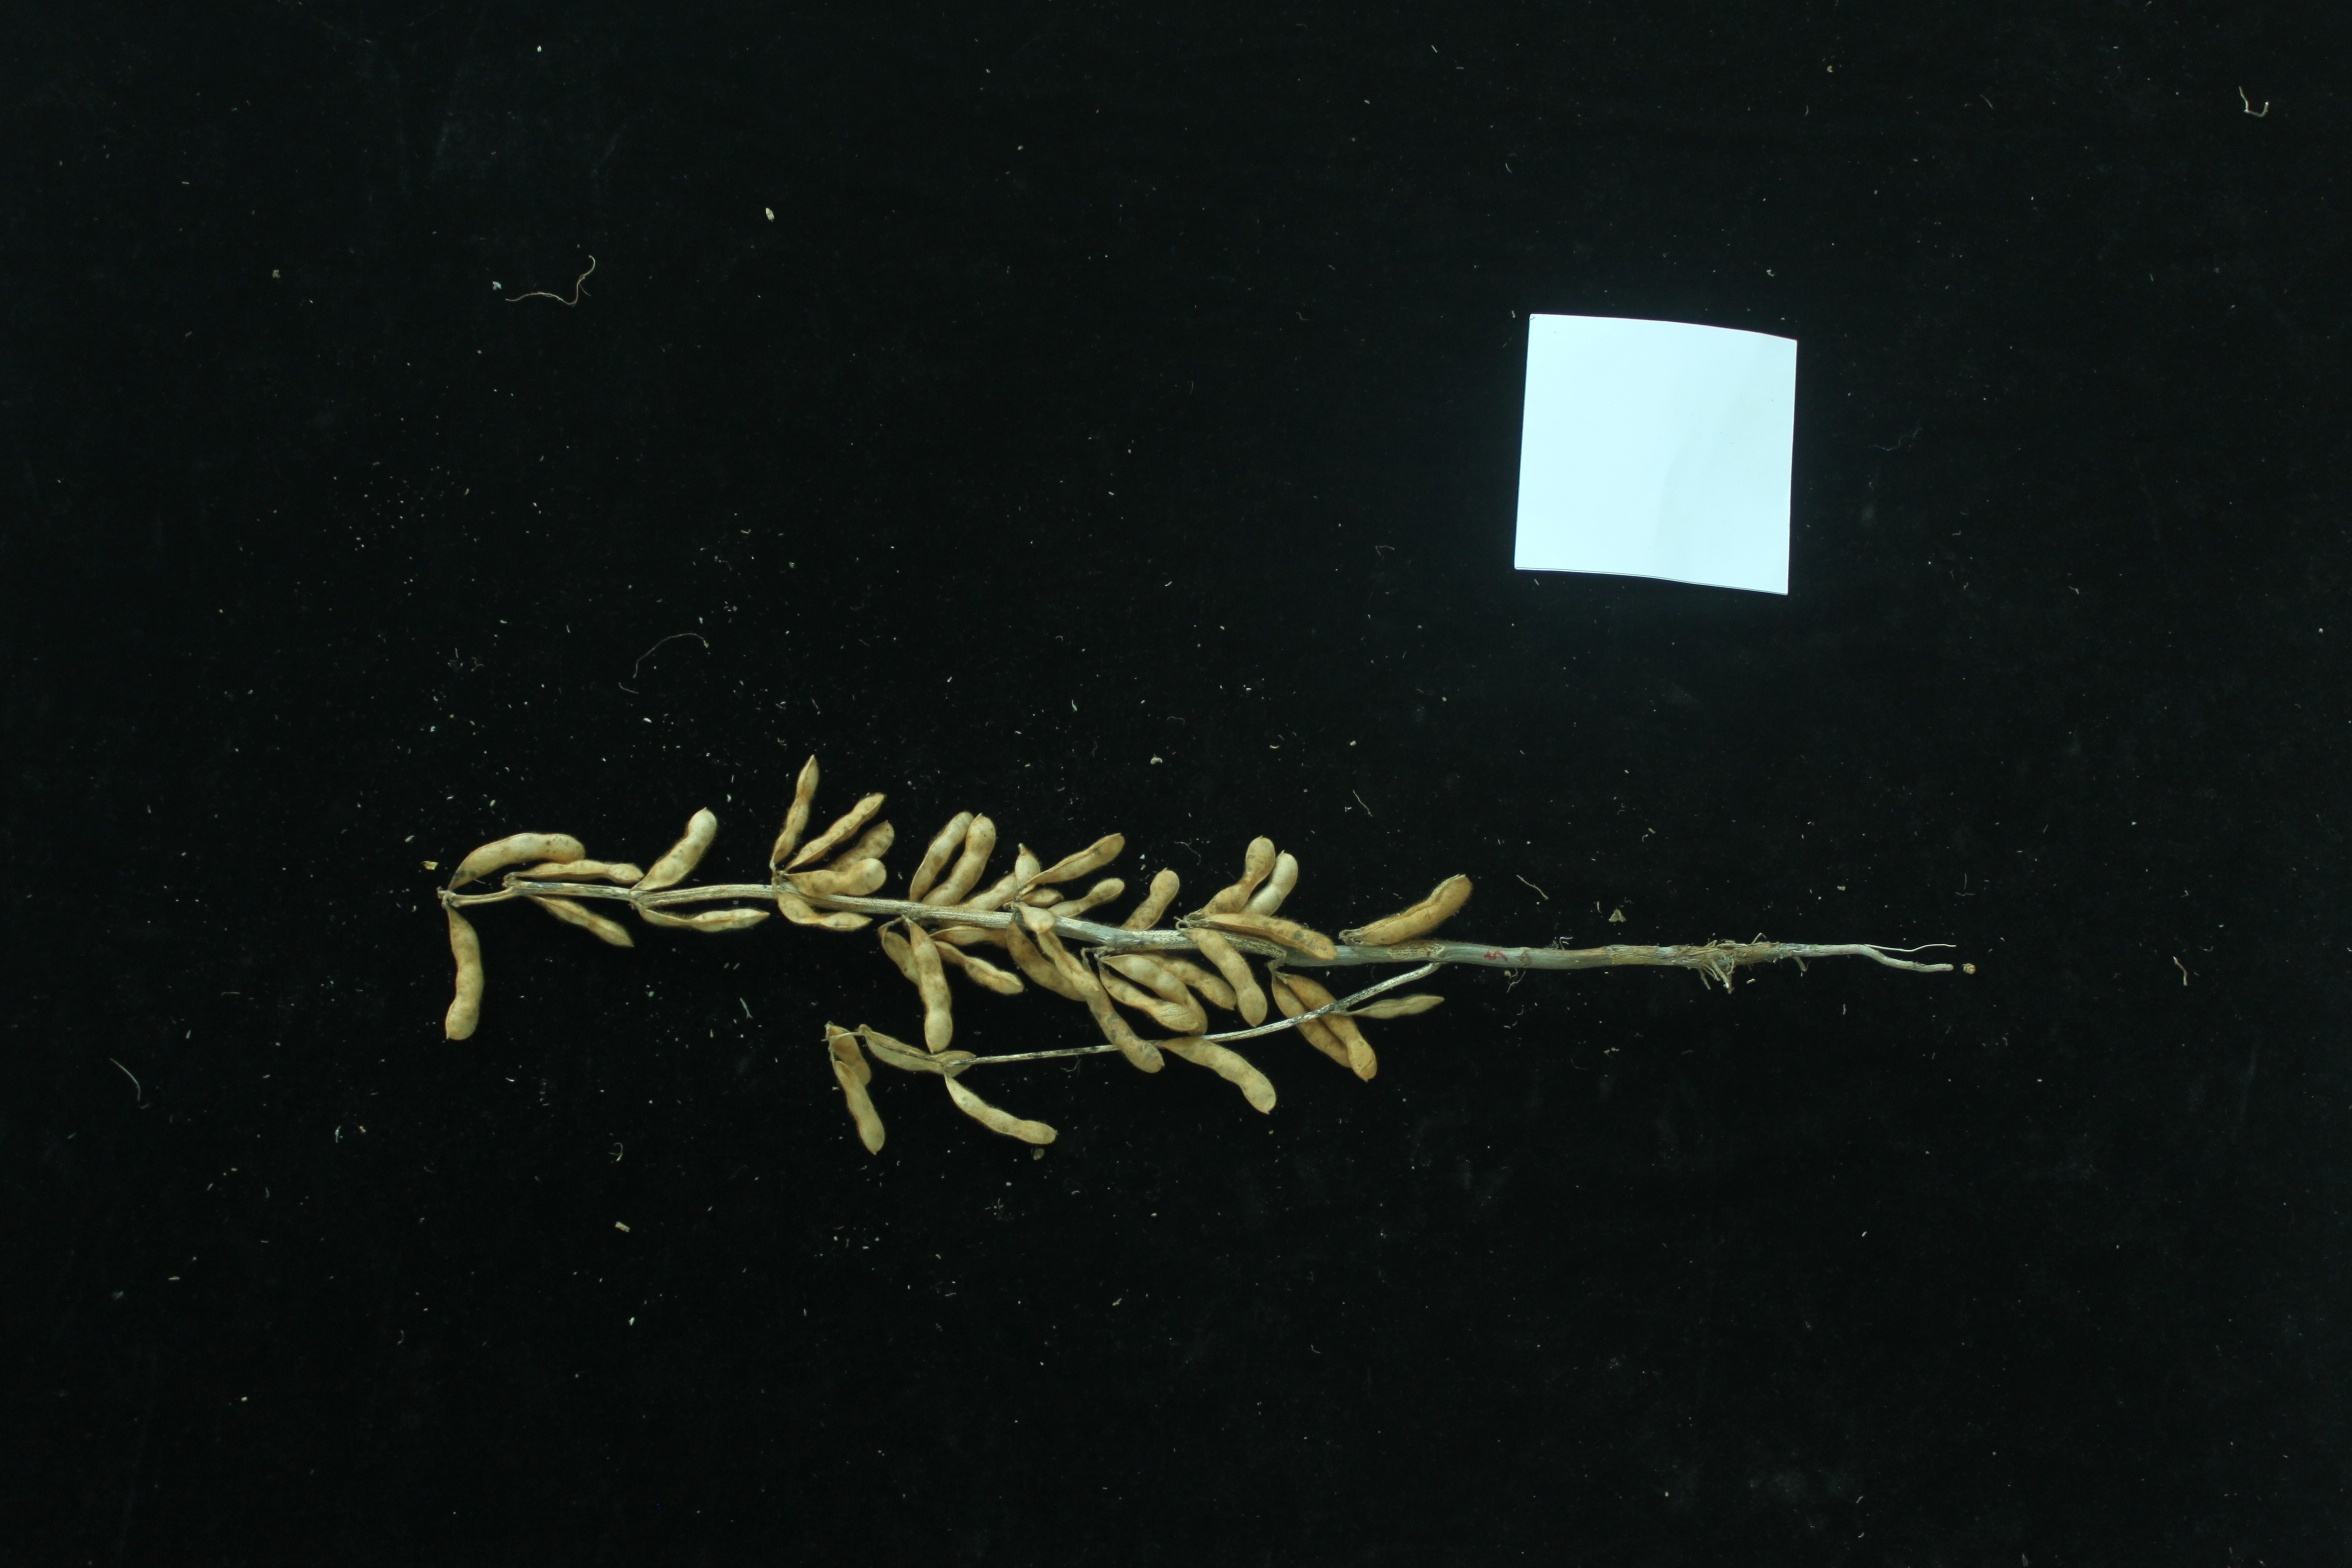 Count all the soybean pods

40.